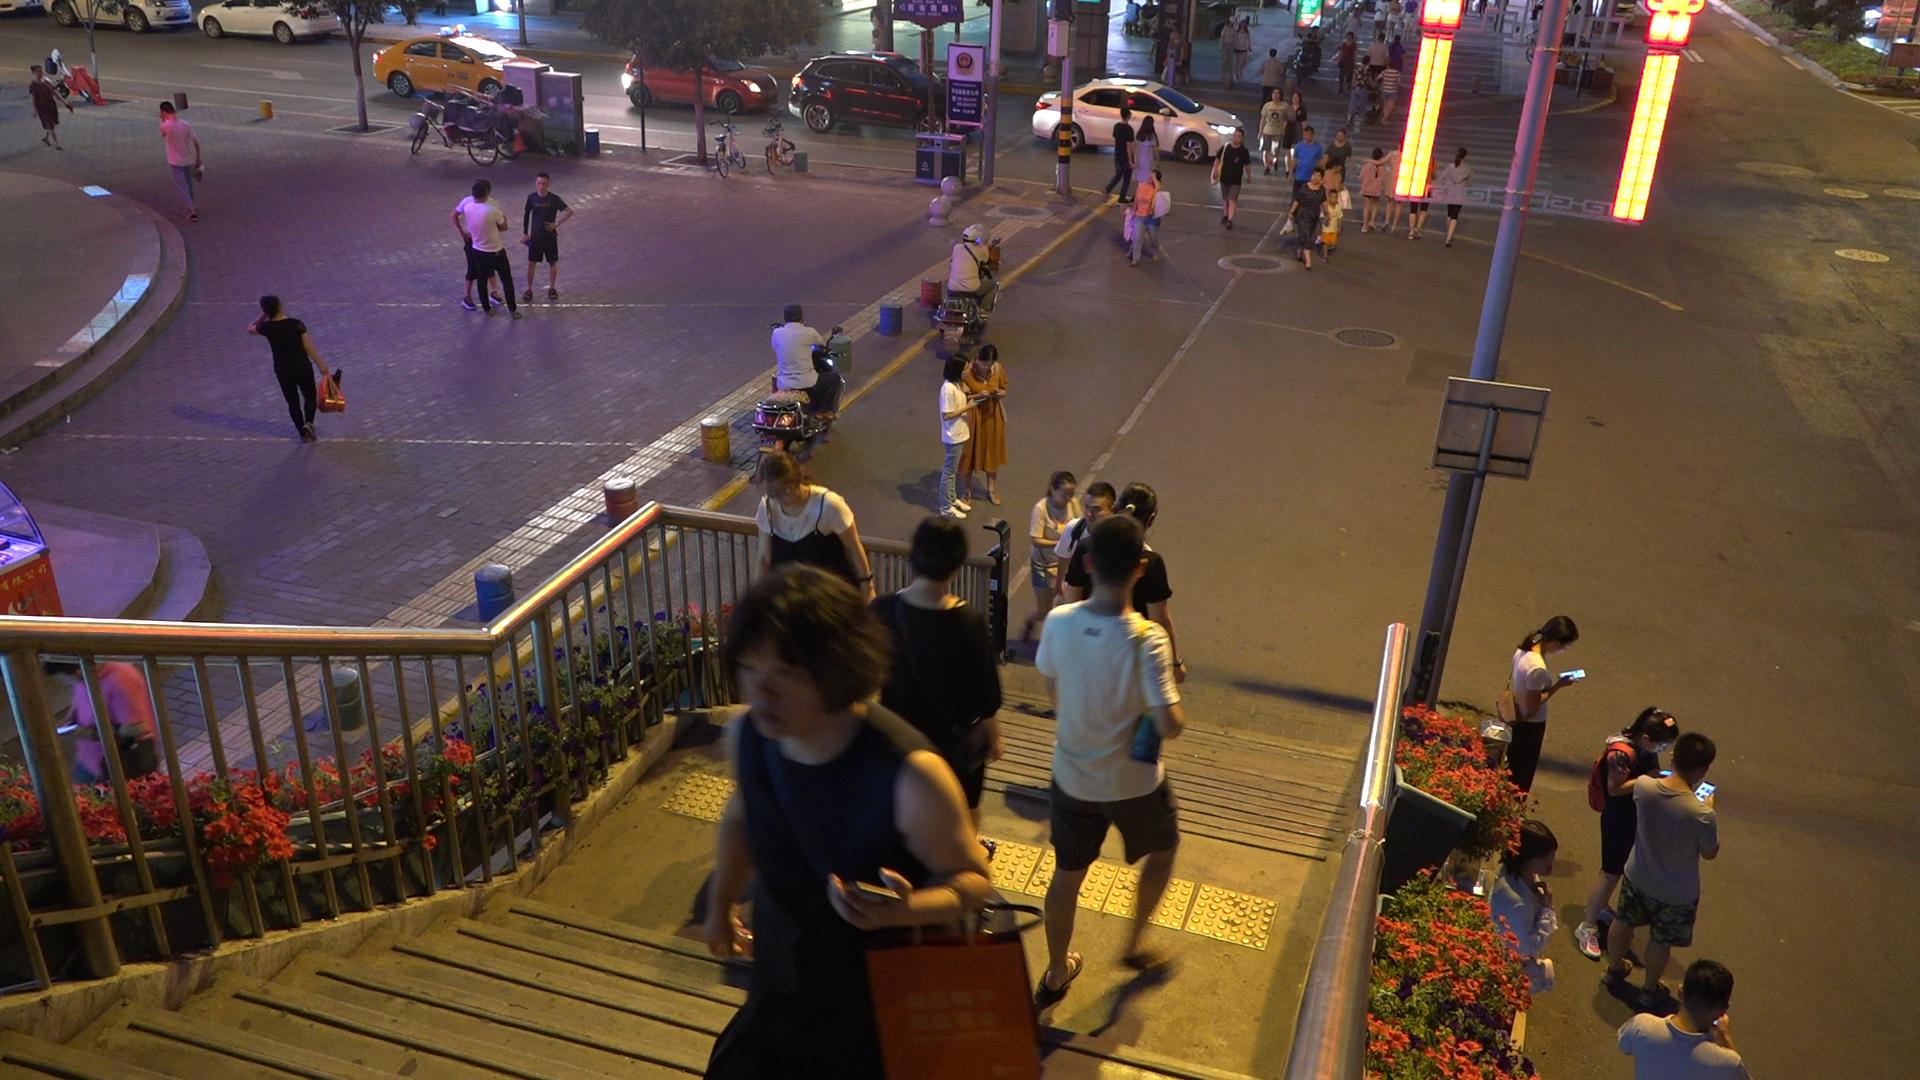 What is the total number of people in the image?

50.